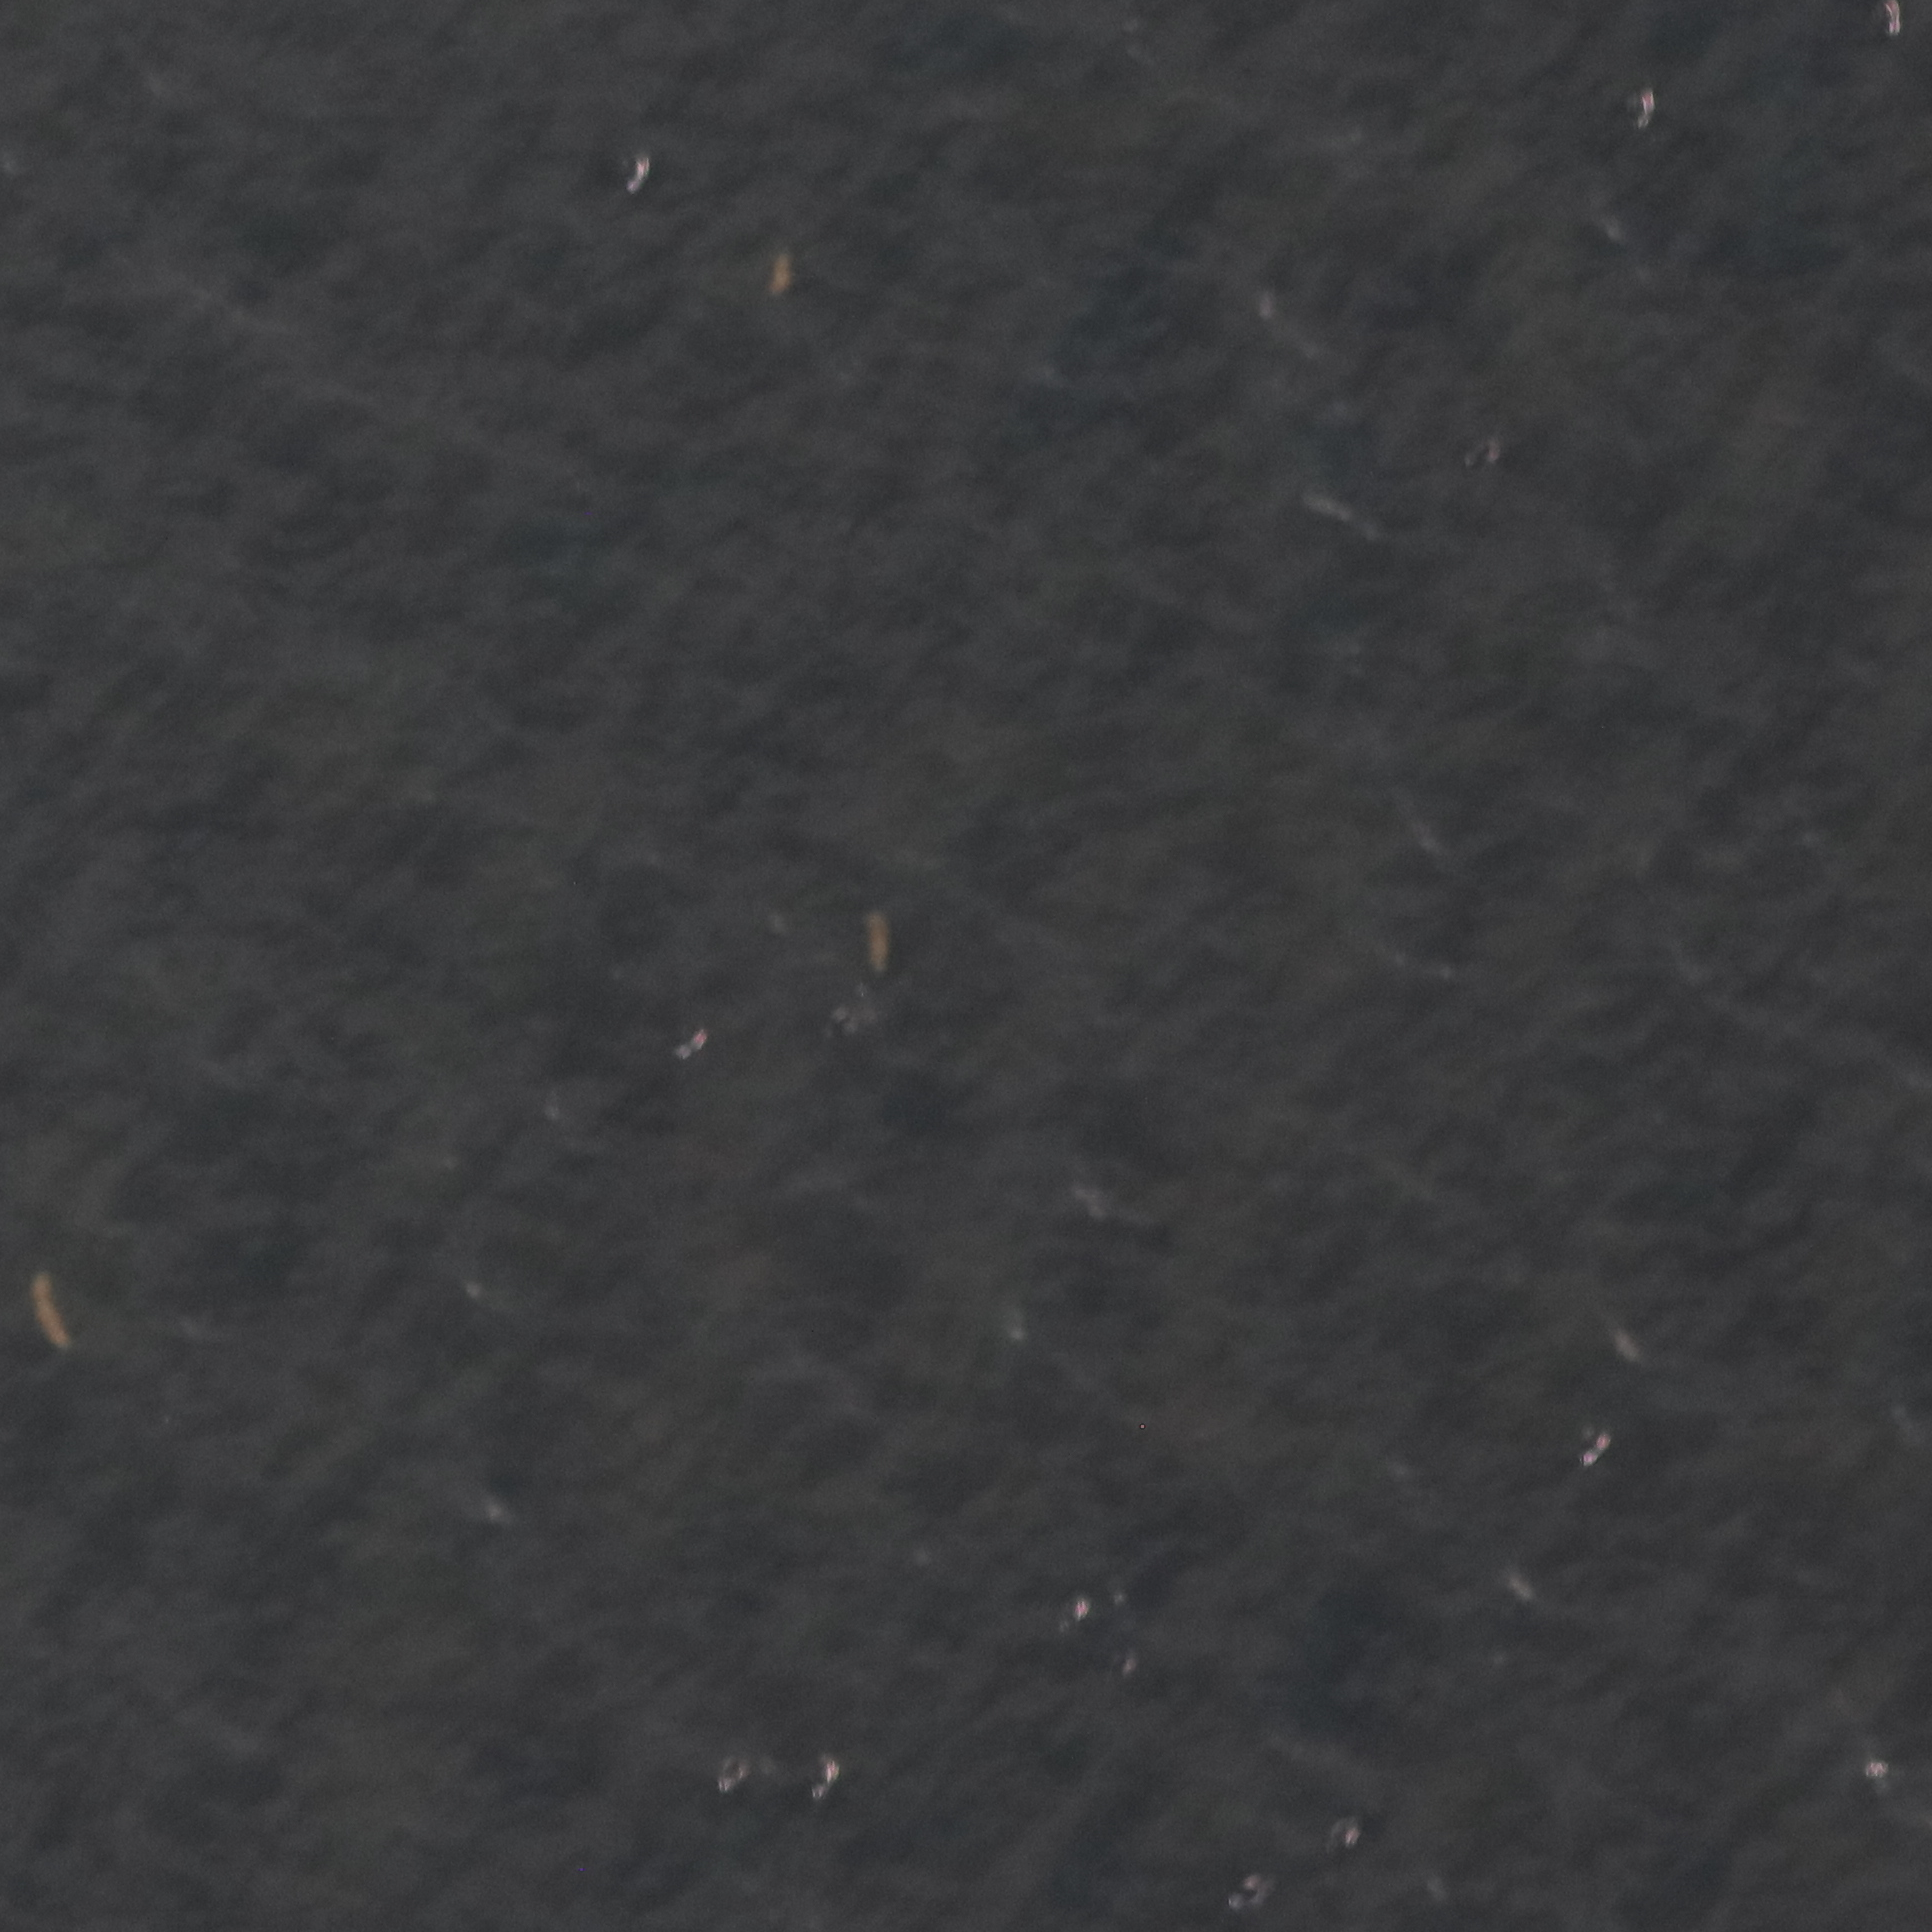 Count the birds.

12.